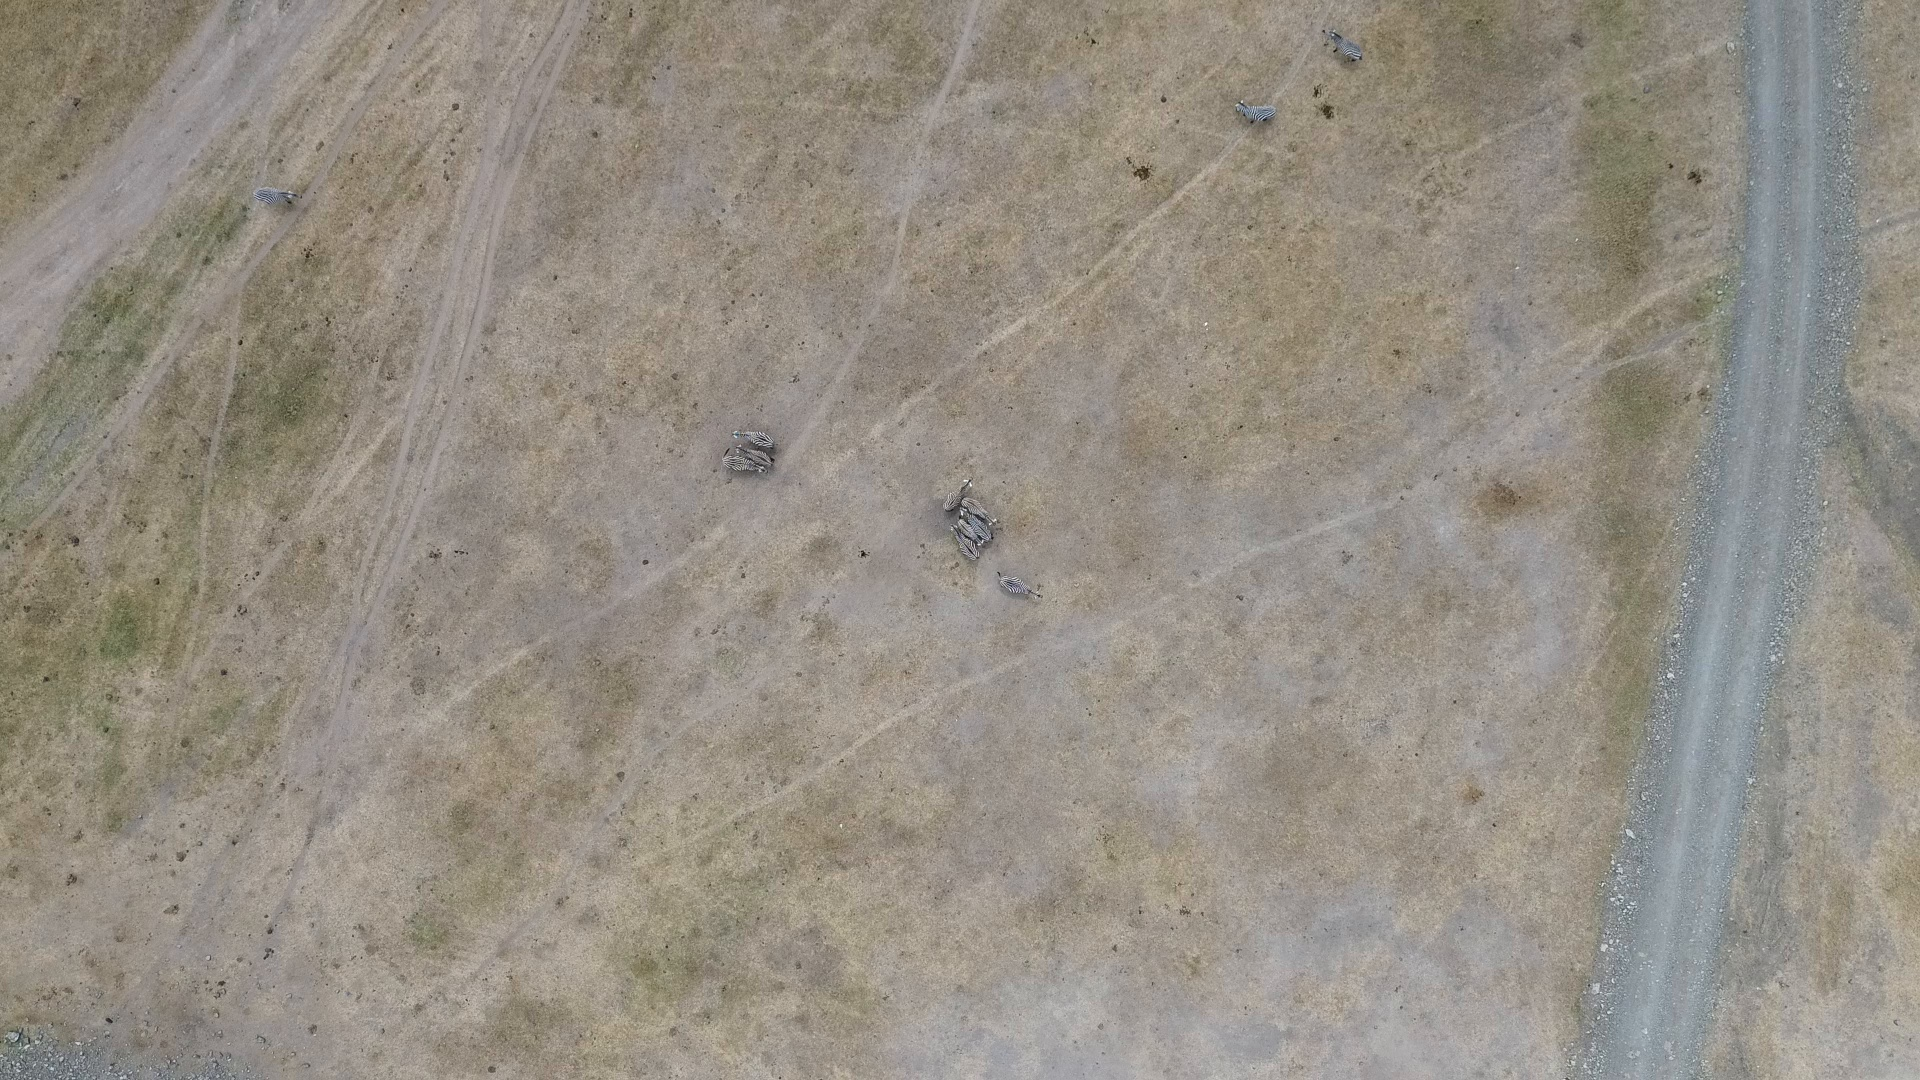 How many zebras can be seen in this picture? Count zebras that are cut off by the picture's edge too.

12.